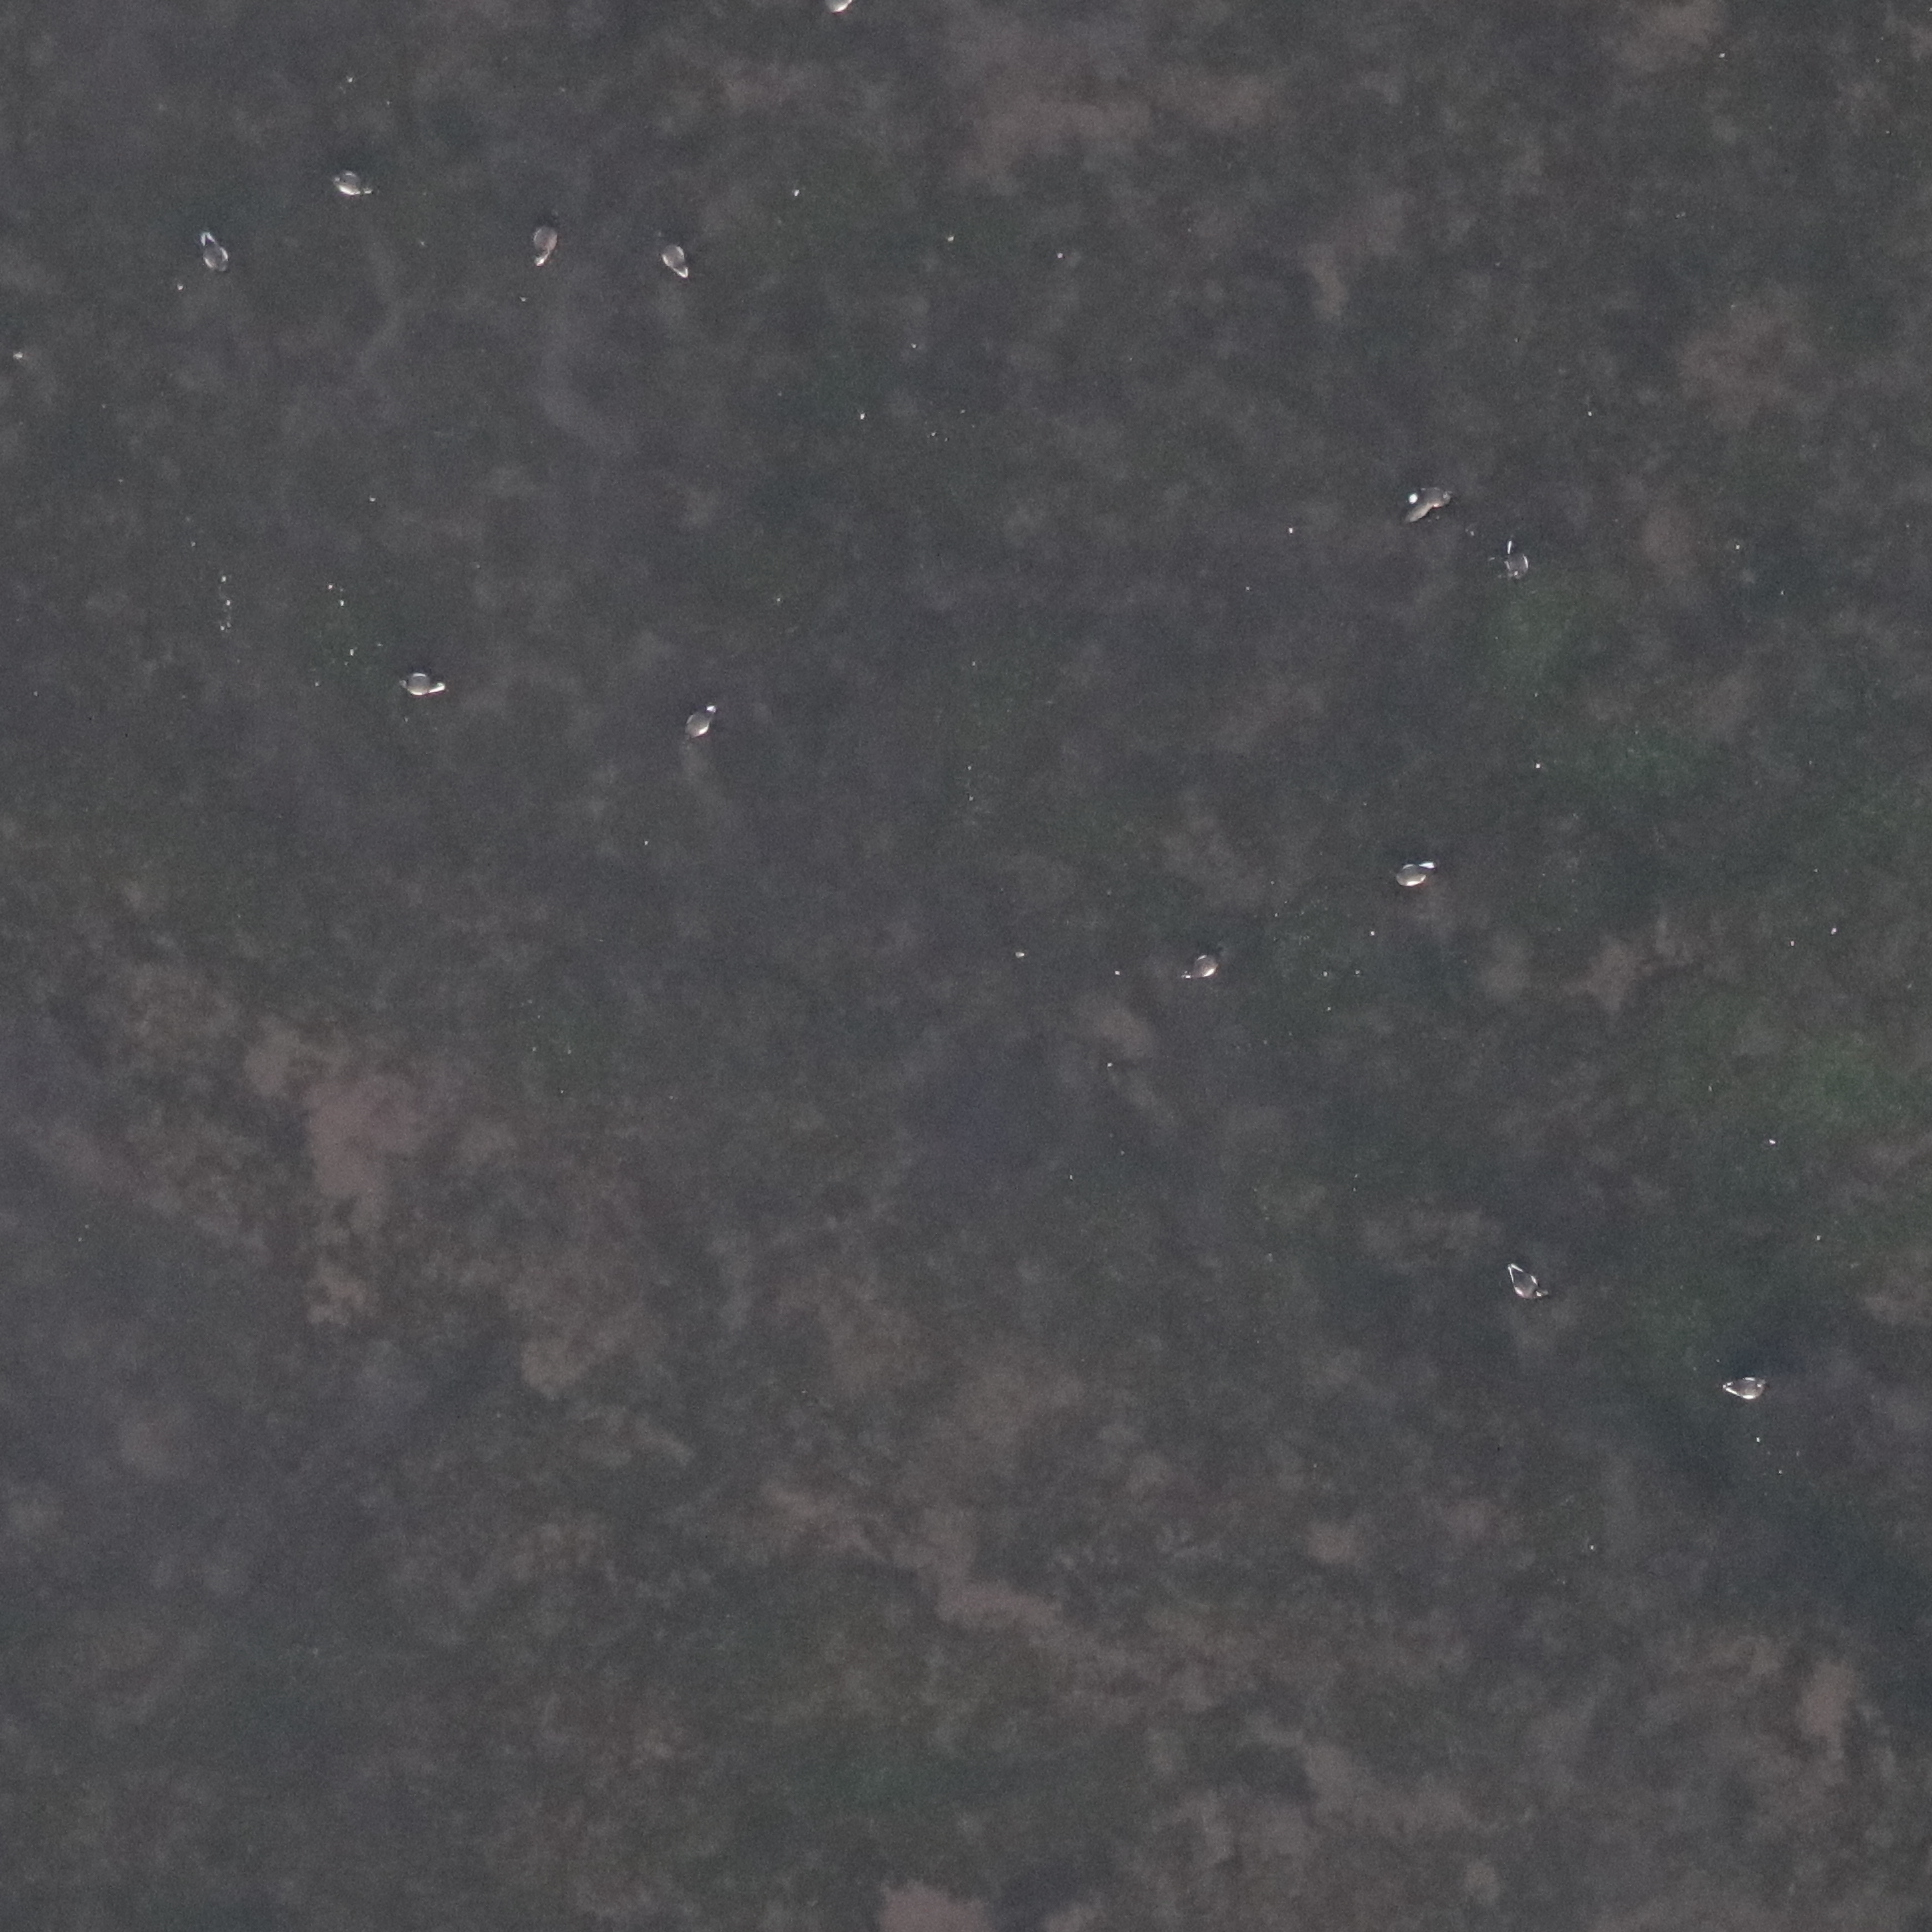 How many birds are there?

12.